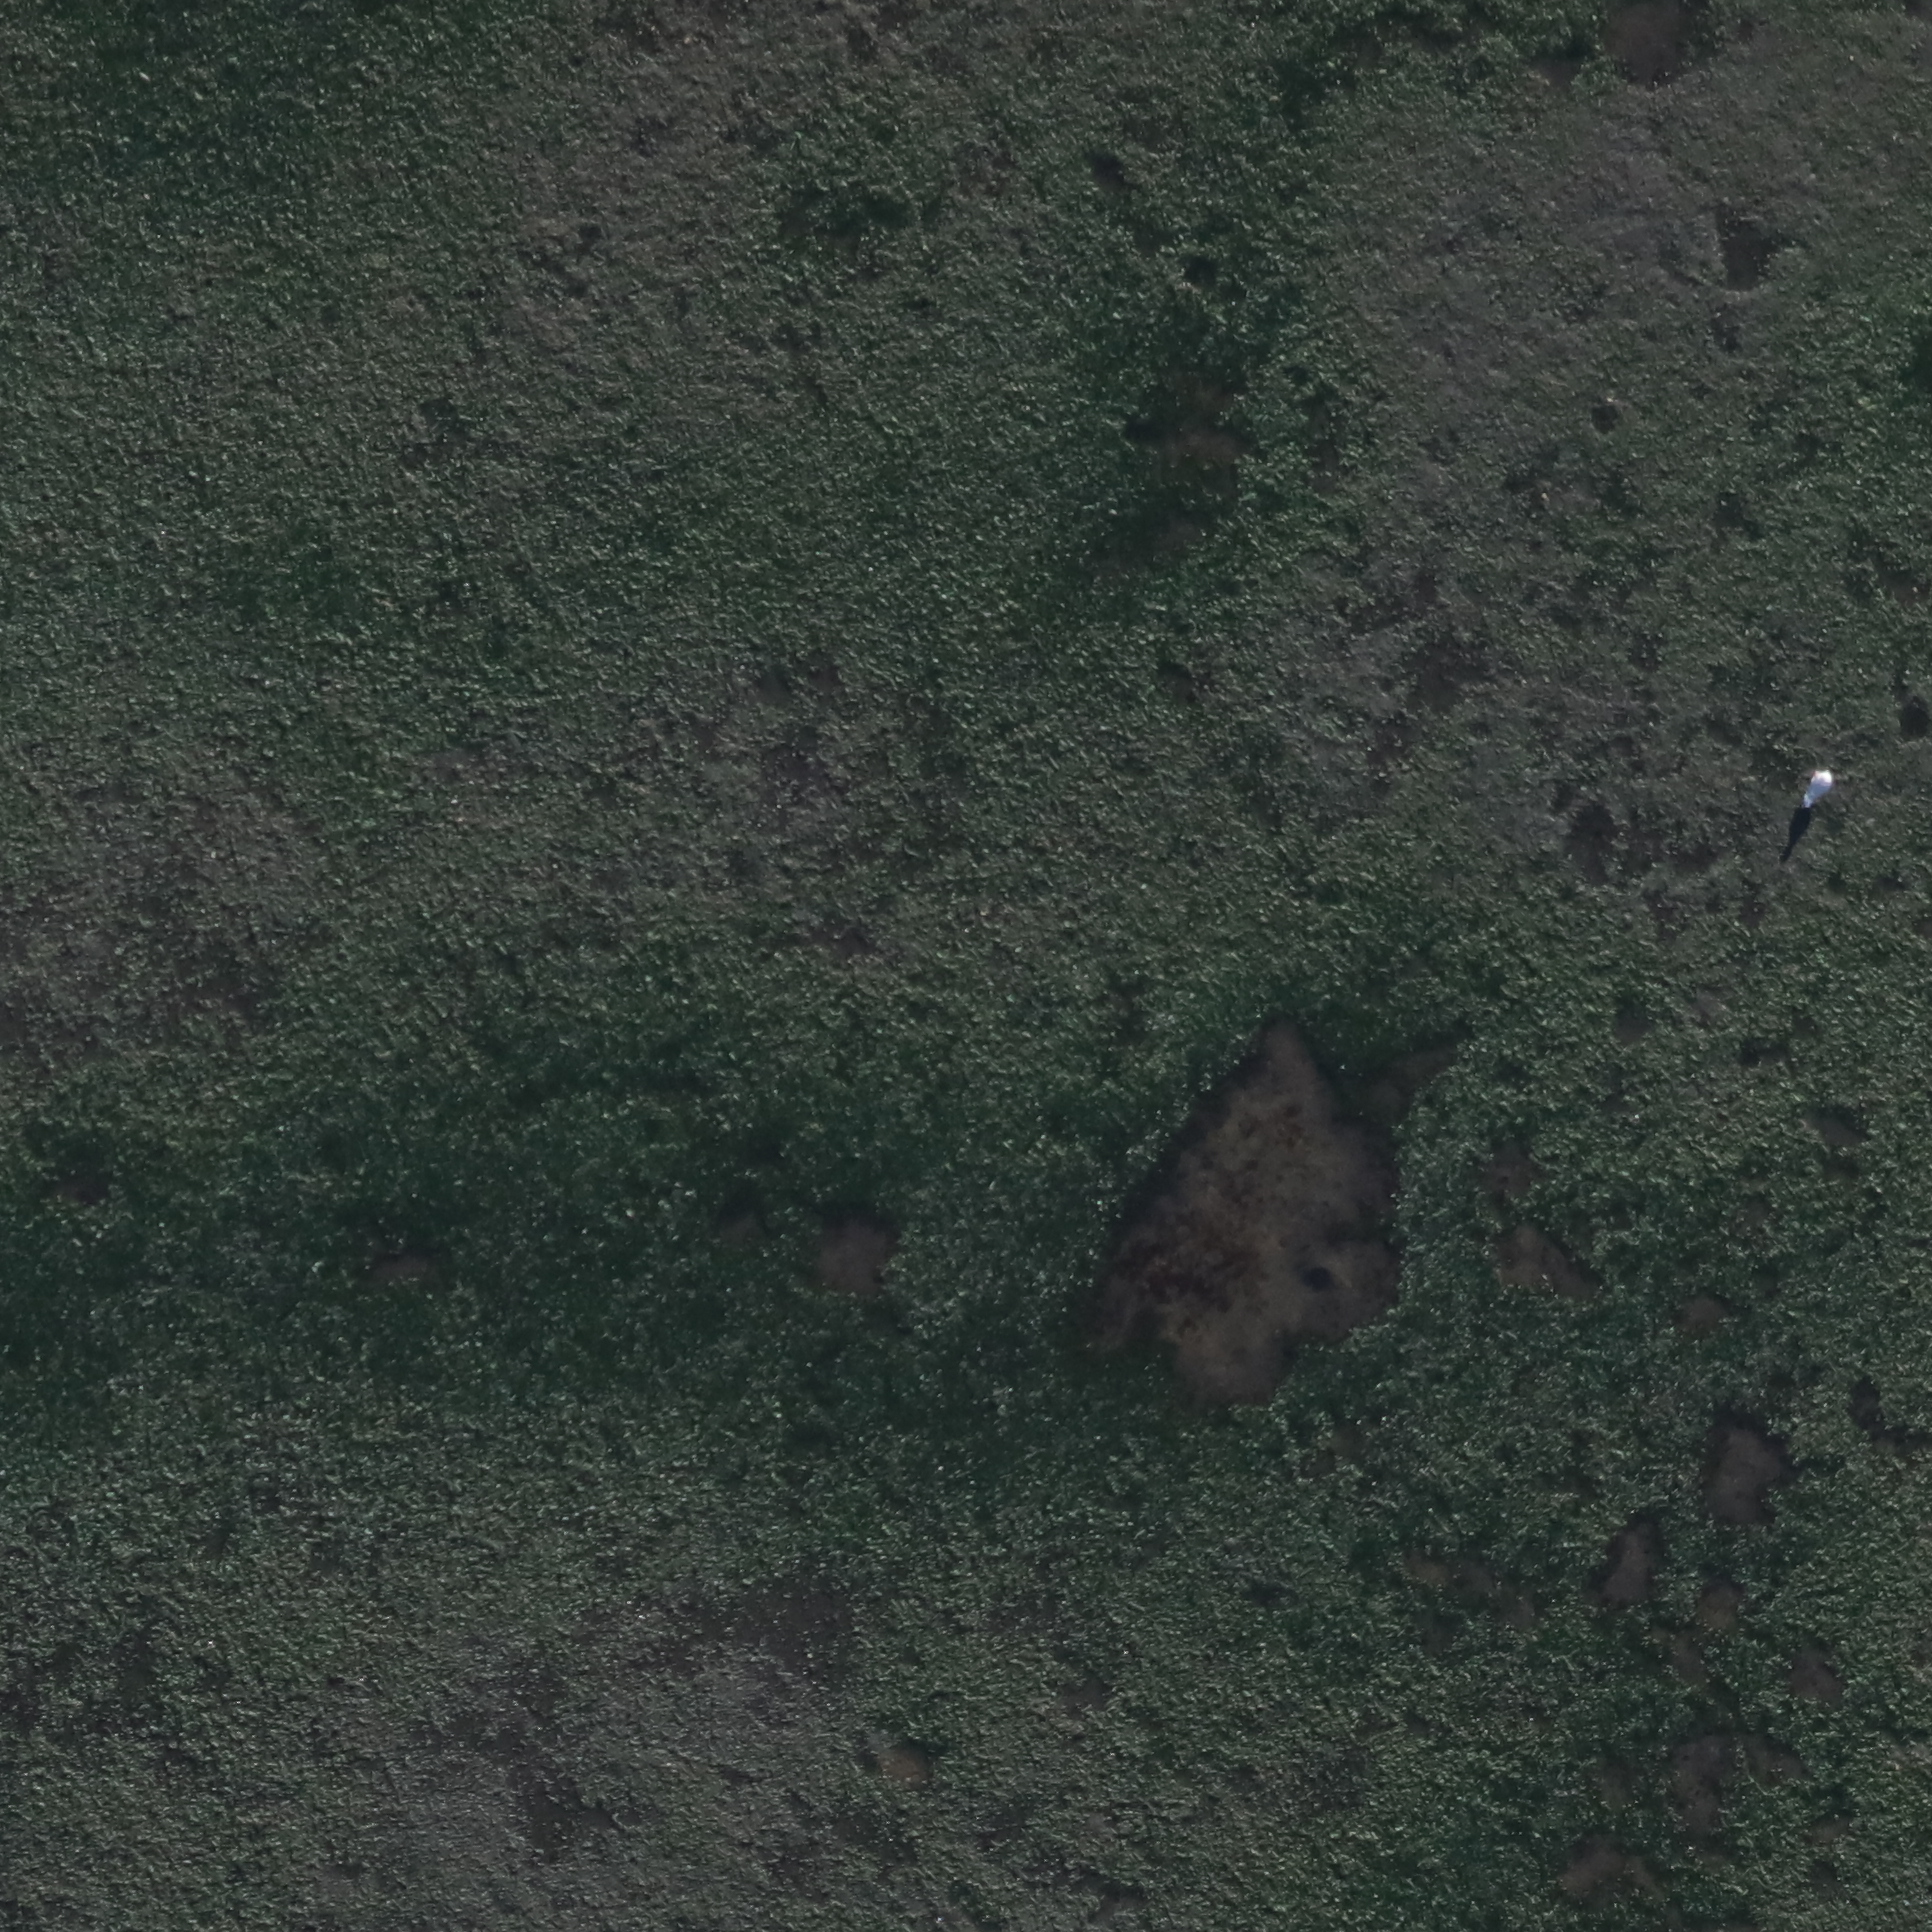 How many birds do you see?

1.